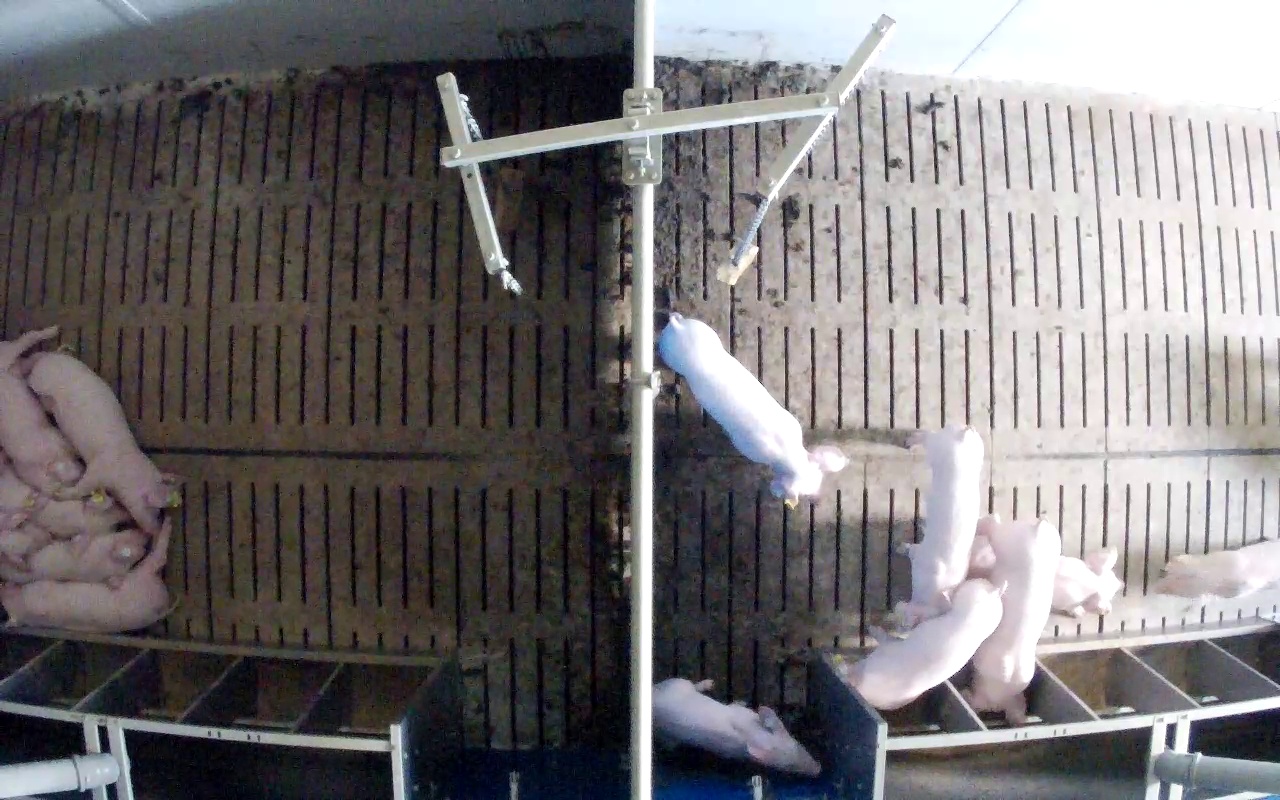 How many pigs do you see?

13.